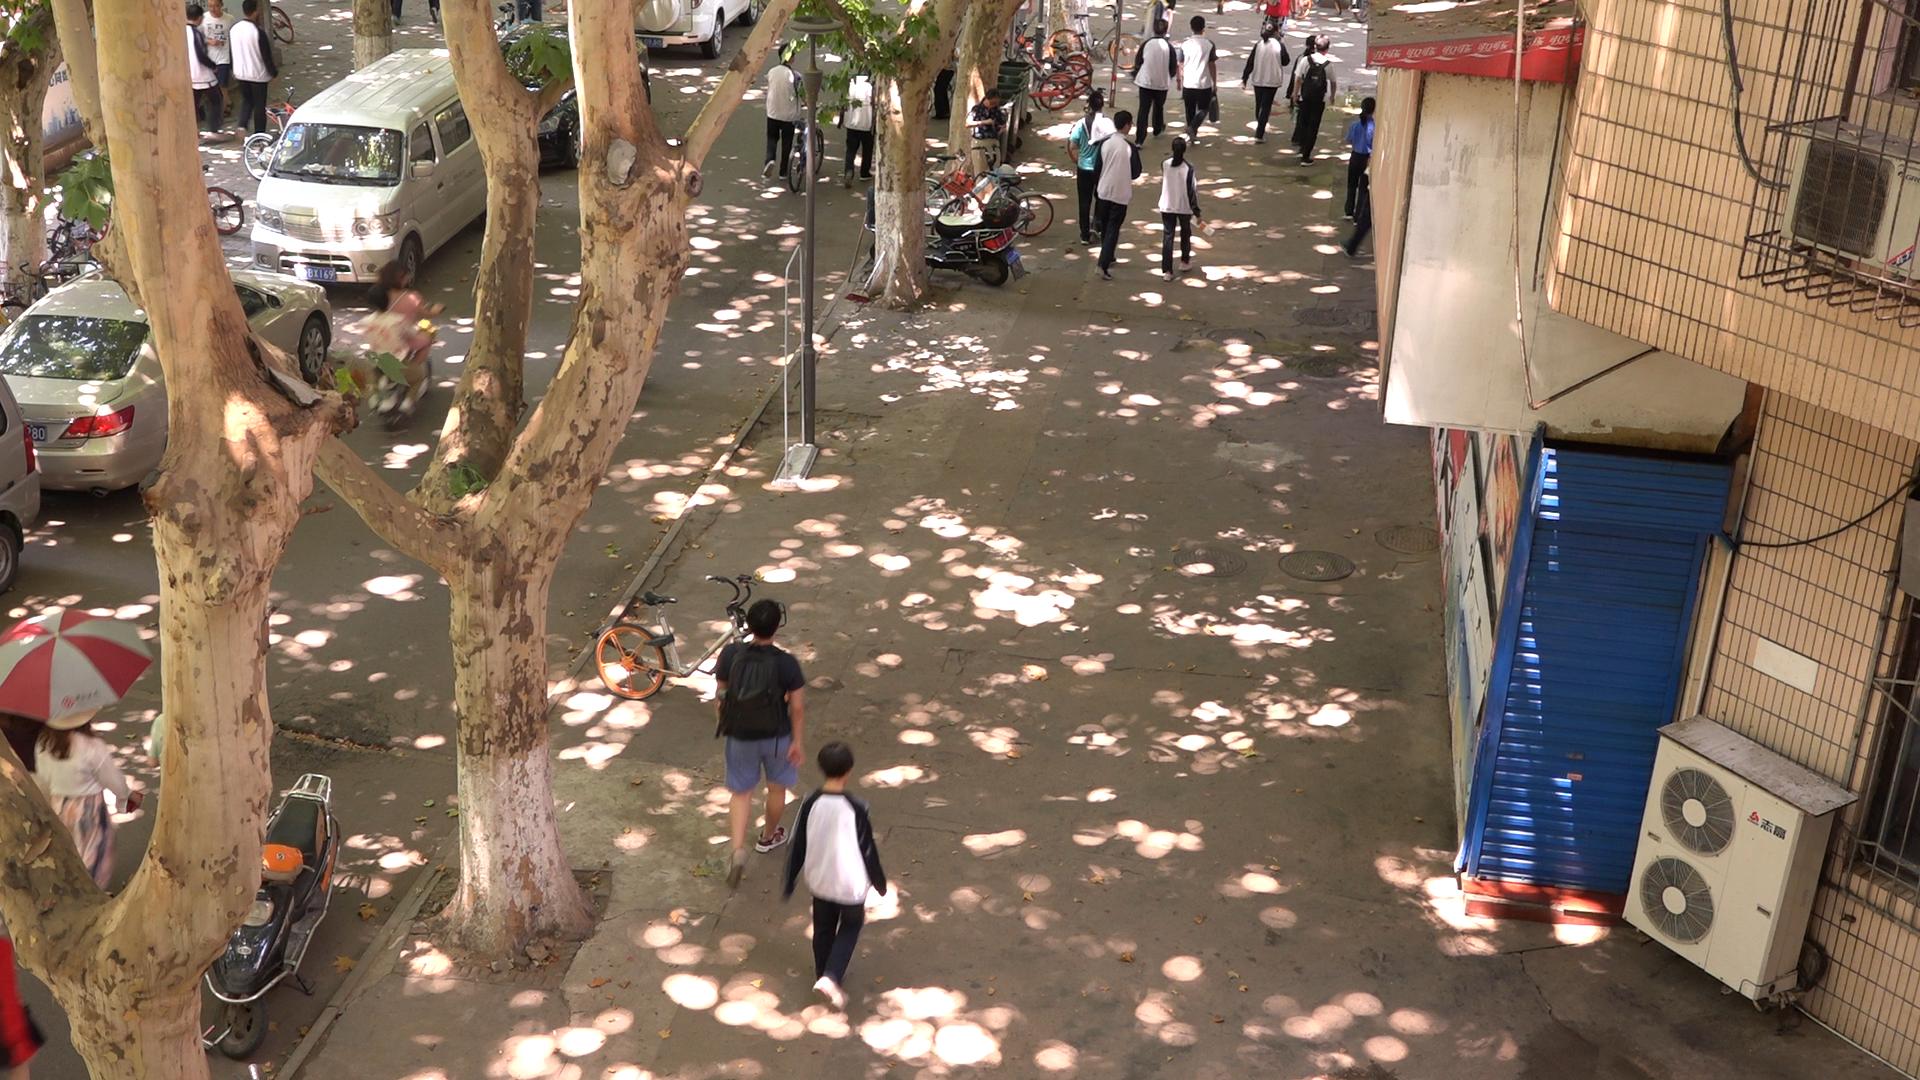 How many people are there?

21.